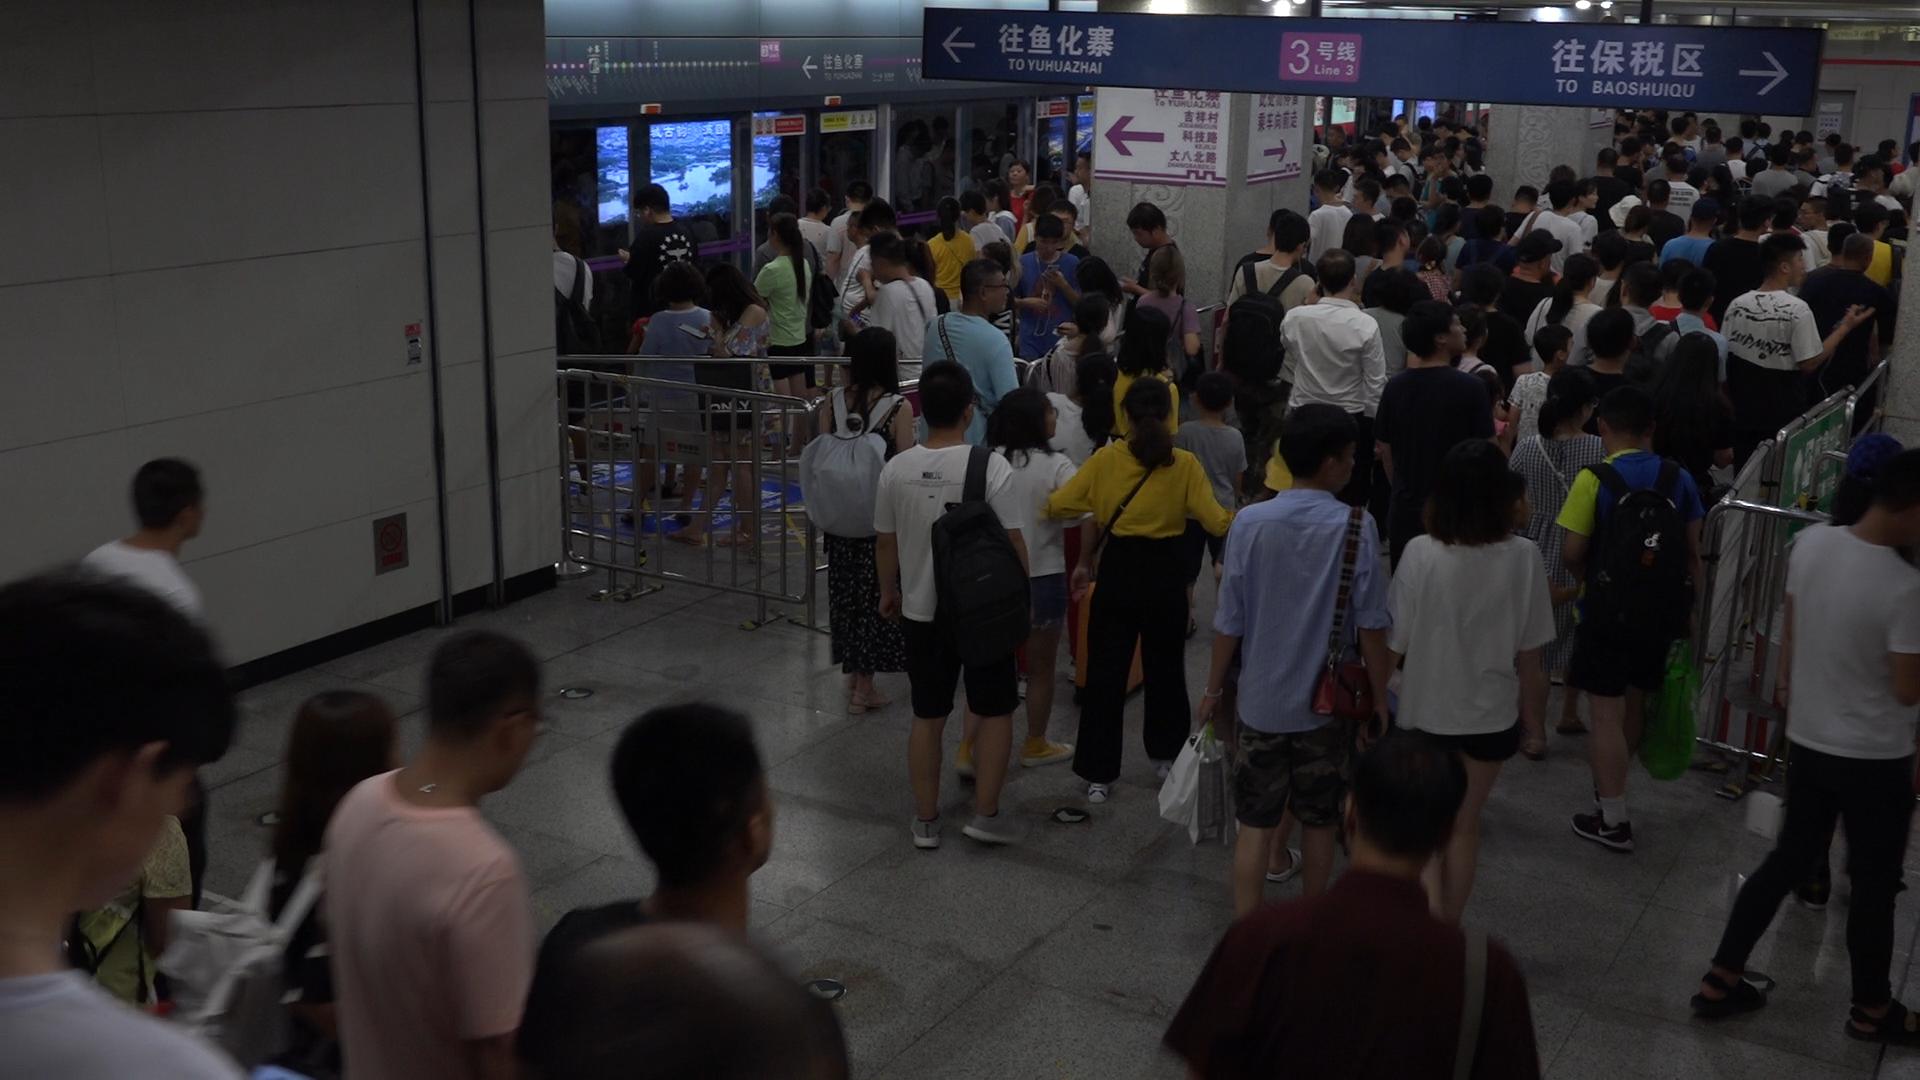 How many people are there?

144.